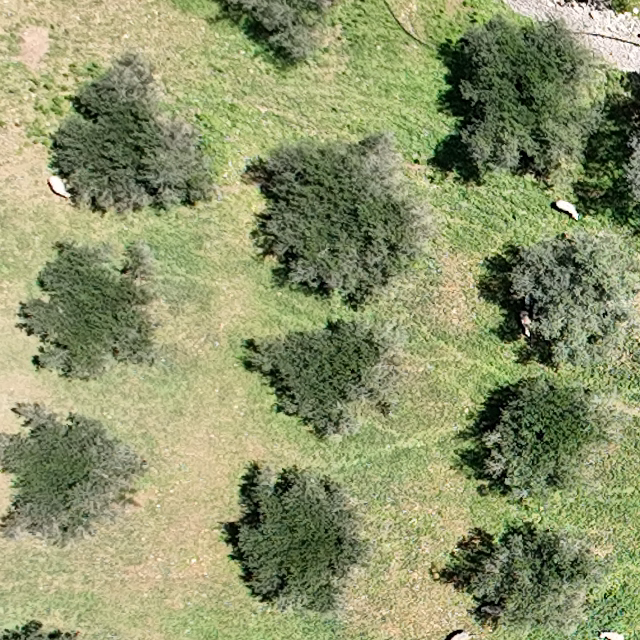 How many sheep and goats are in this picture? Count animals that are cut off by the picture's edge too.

5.